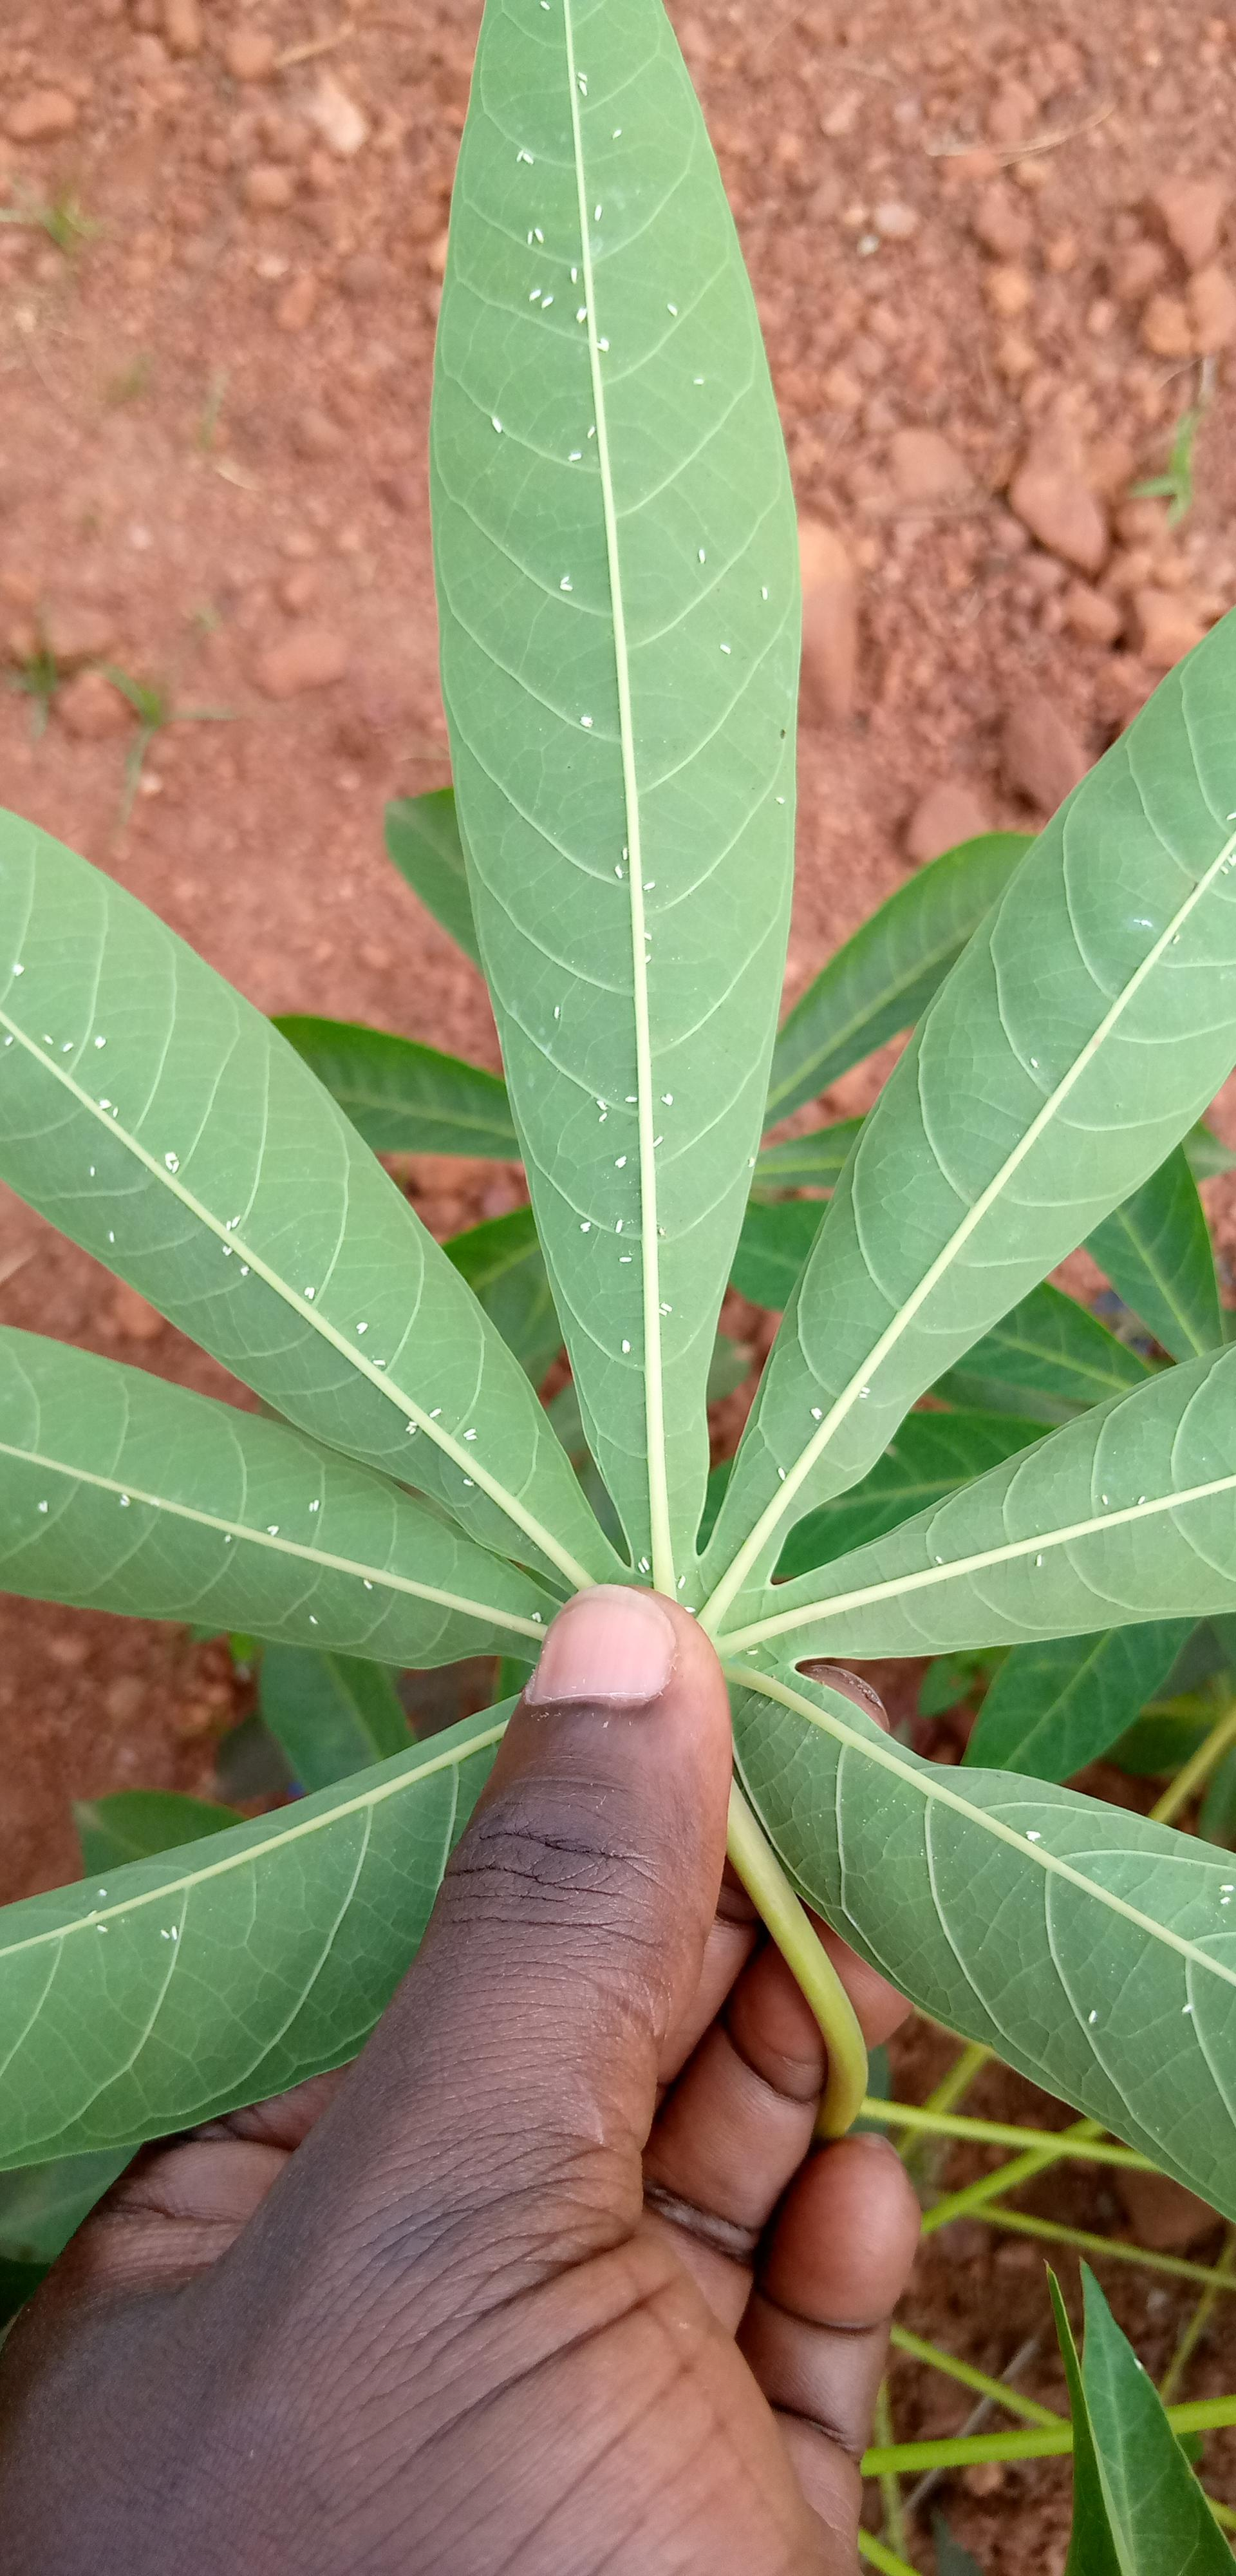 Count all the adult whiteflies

114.